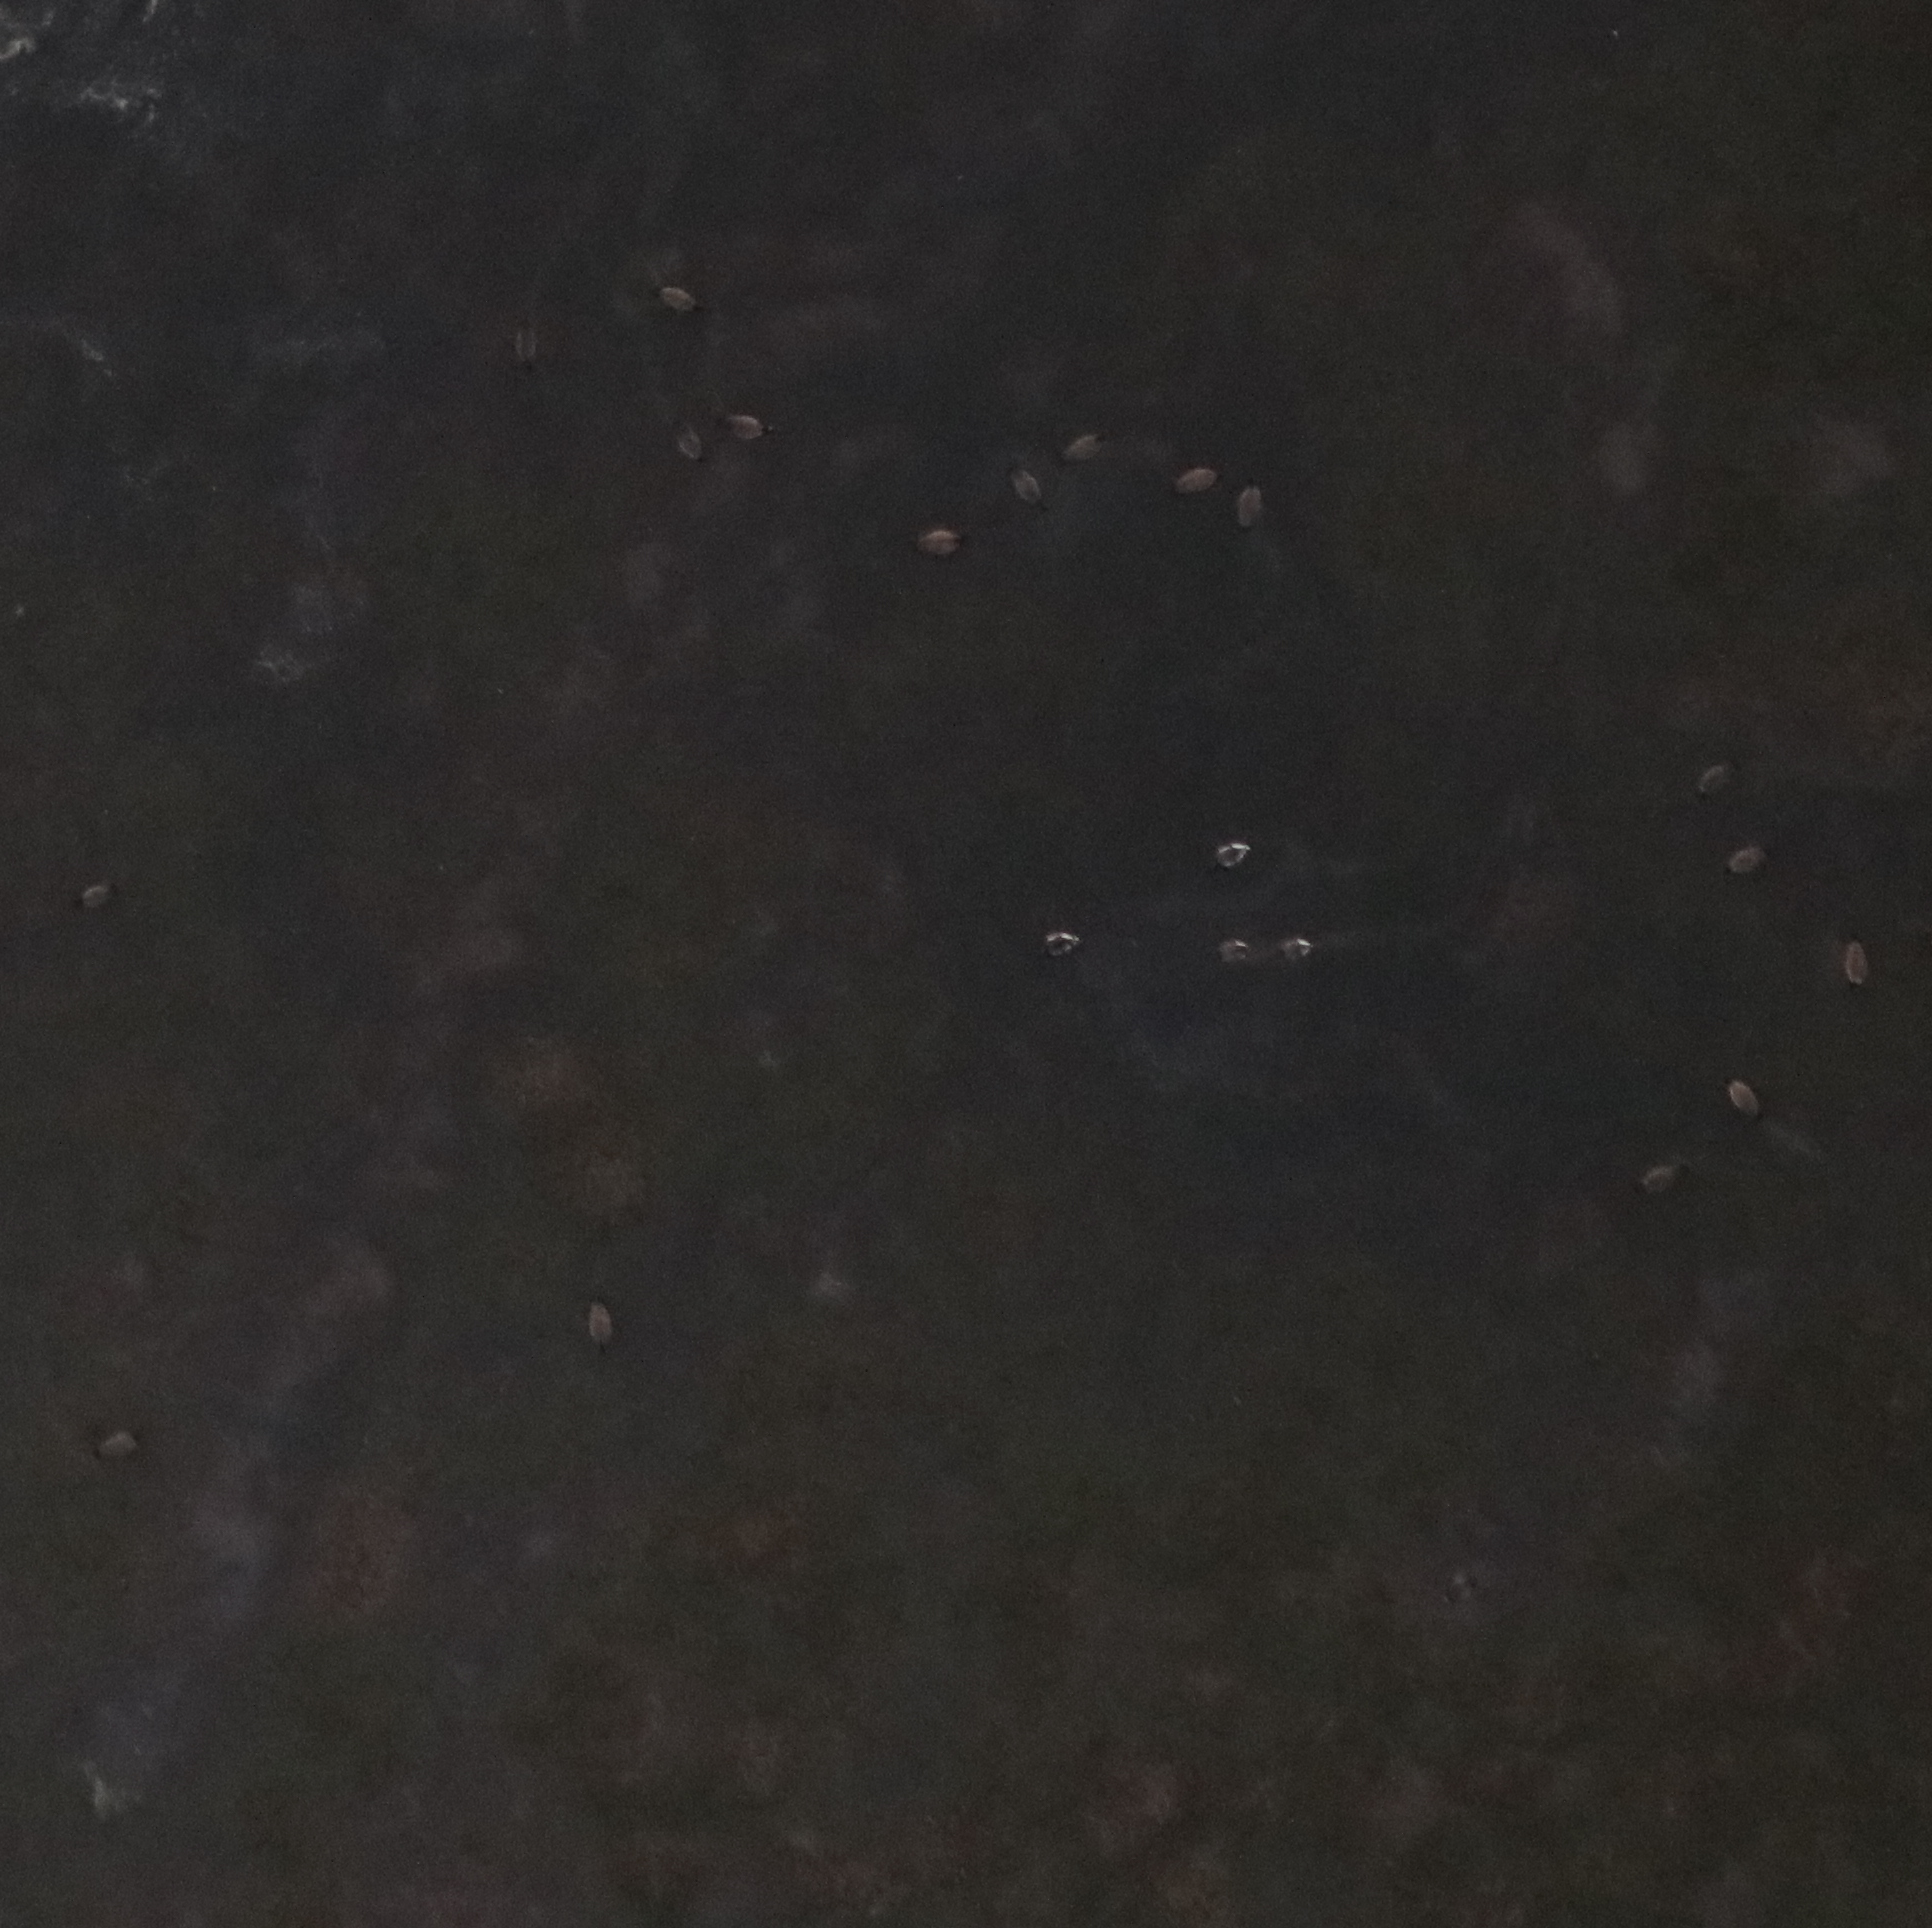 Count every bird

22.